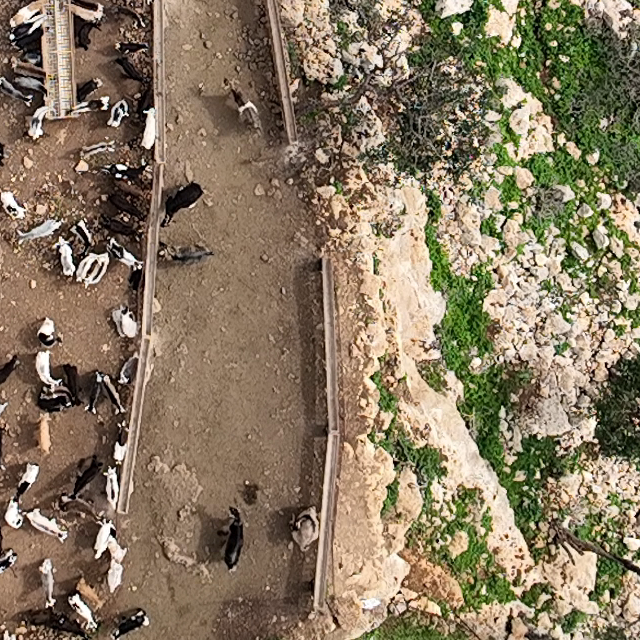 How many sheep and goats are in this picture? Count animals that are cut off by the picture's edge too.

65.